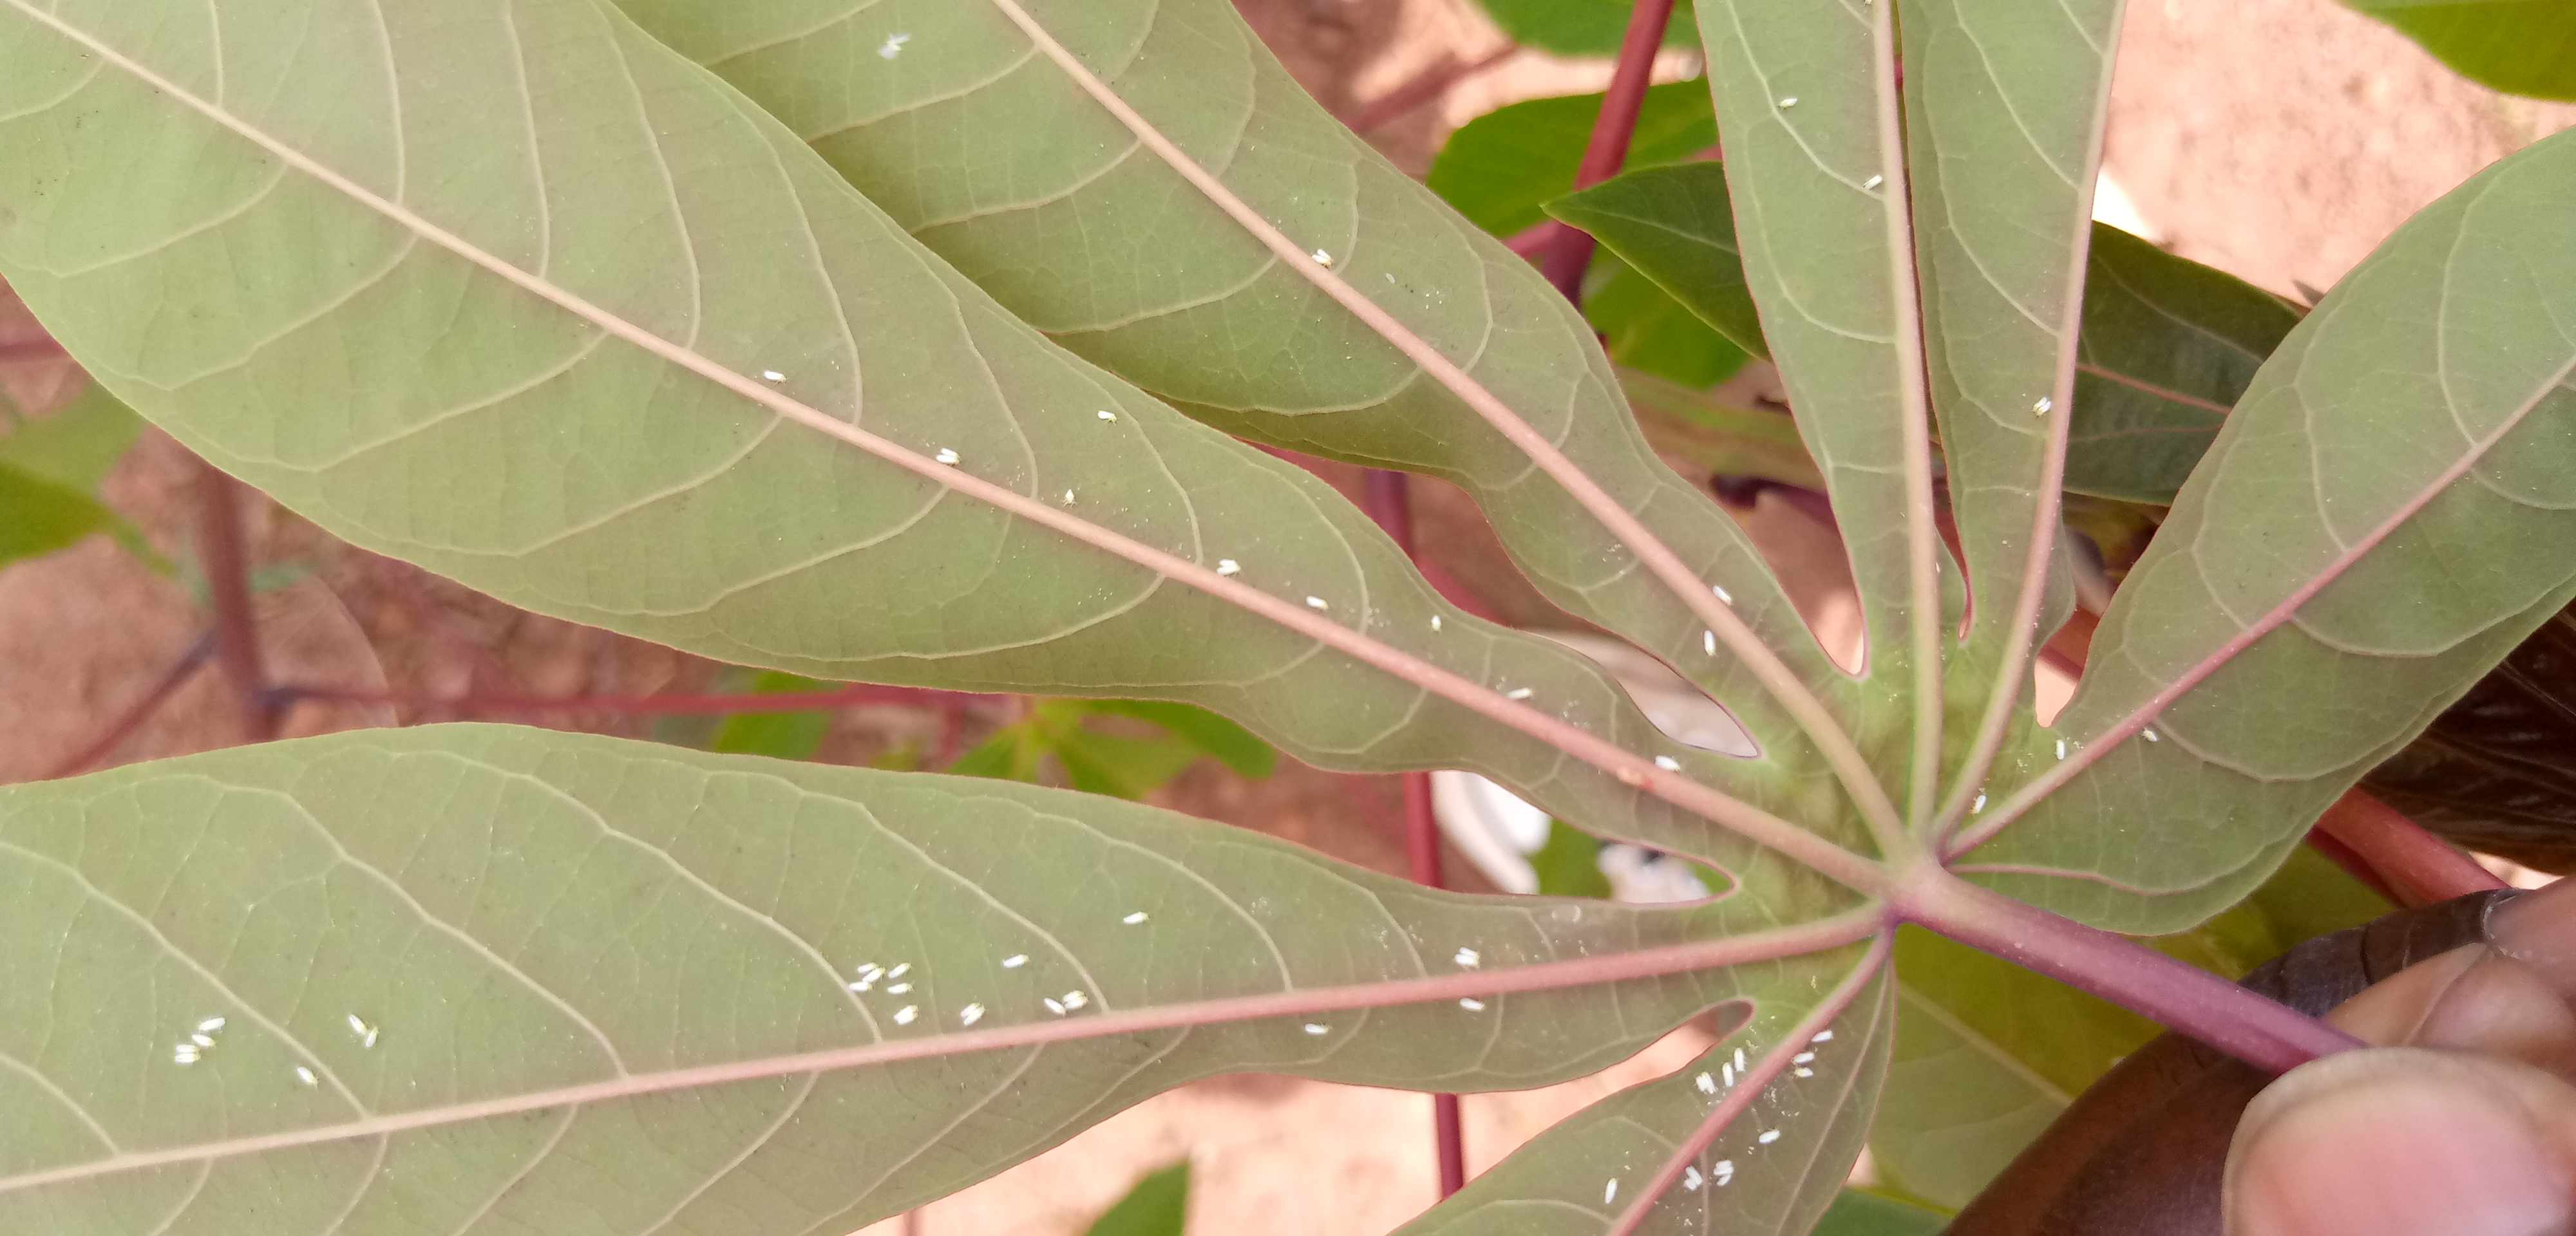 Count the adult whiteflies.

62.